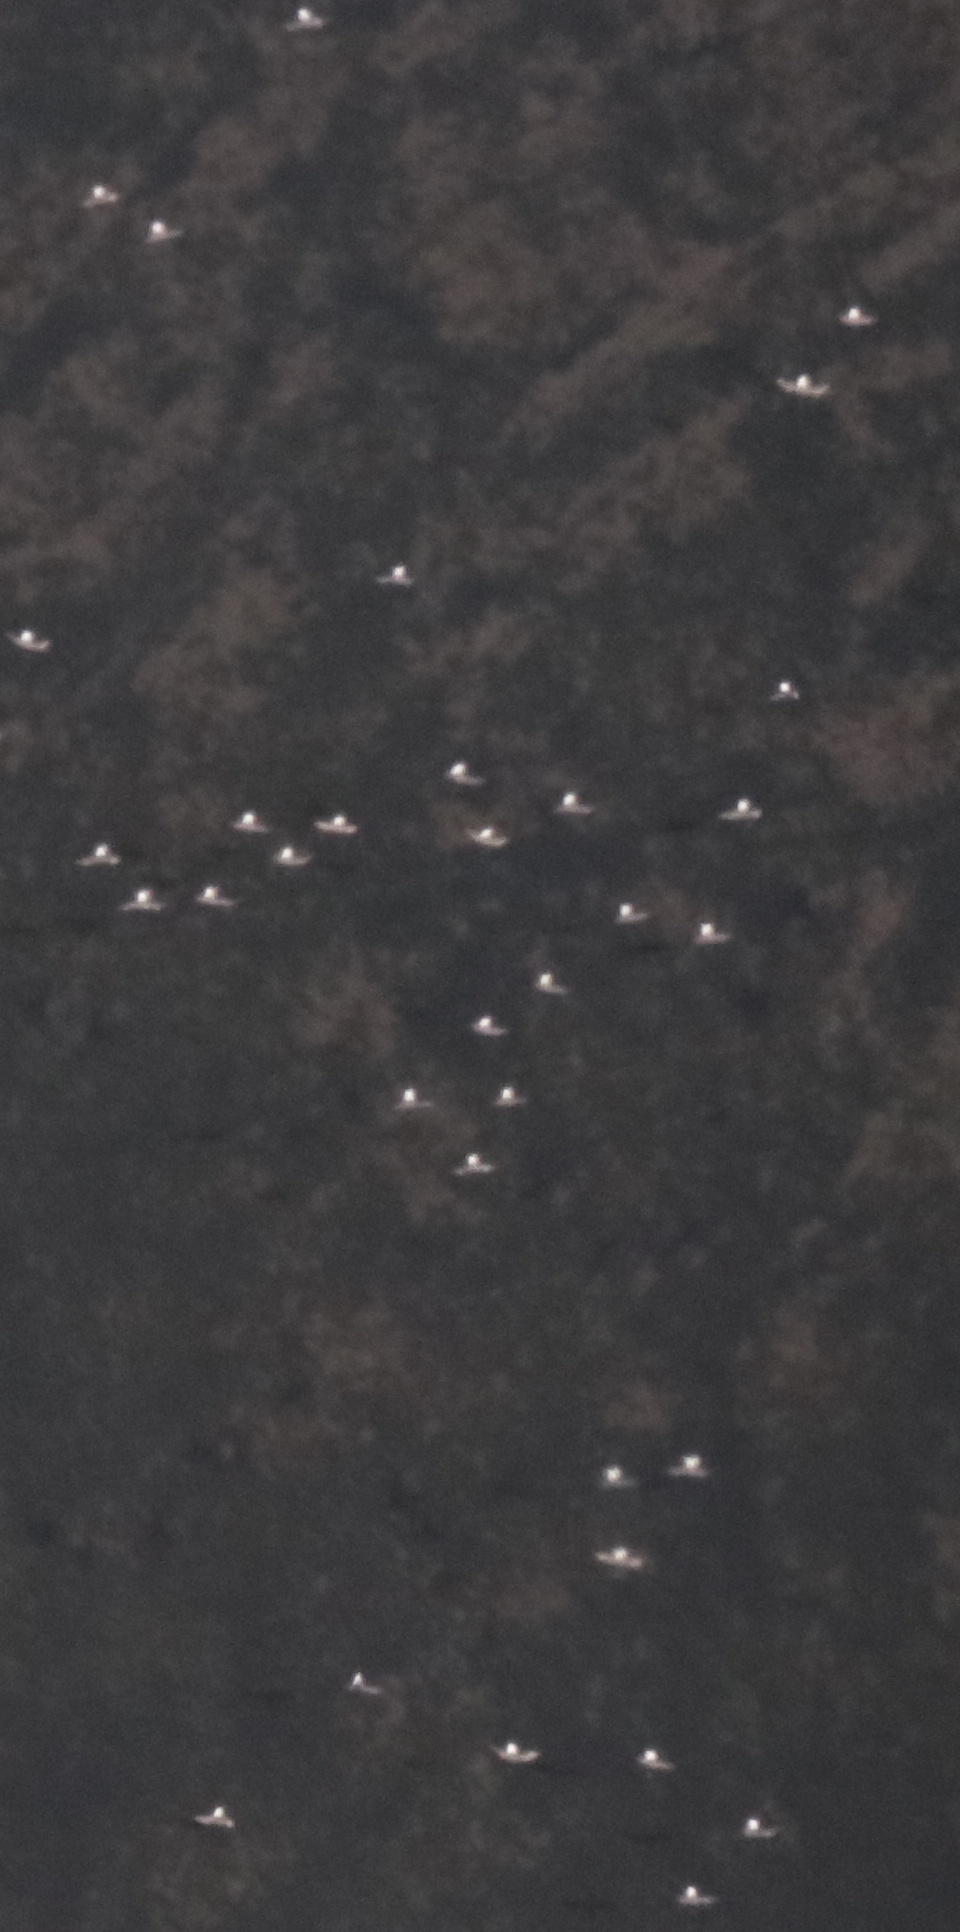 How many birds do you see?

34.